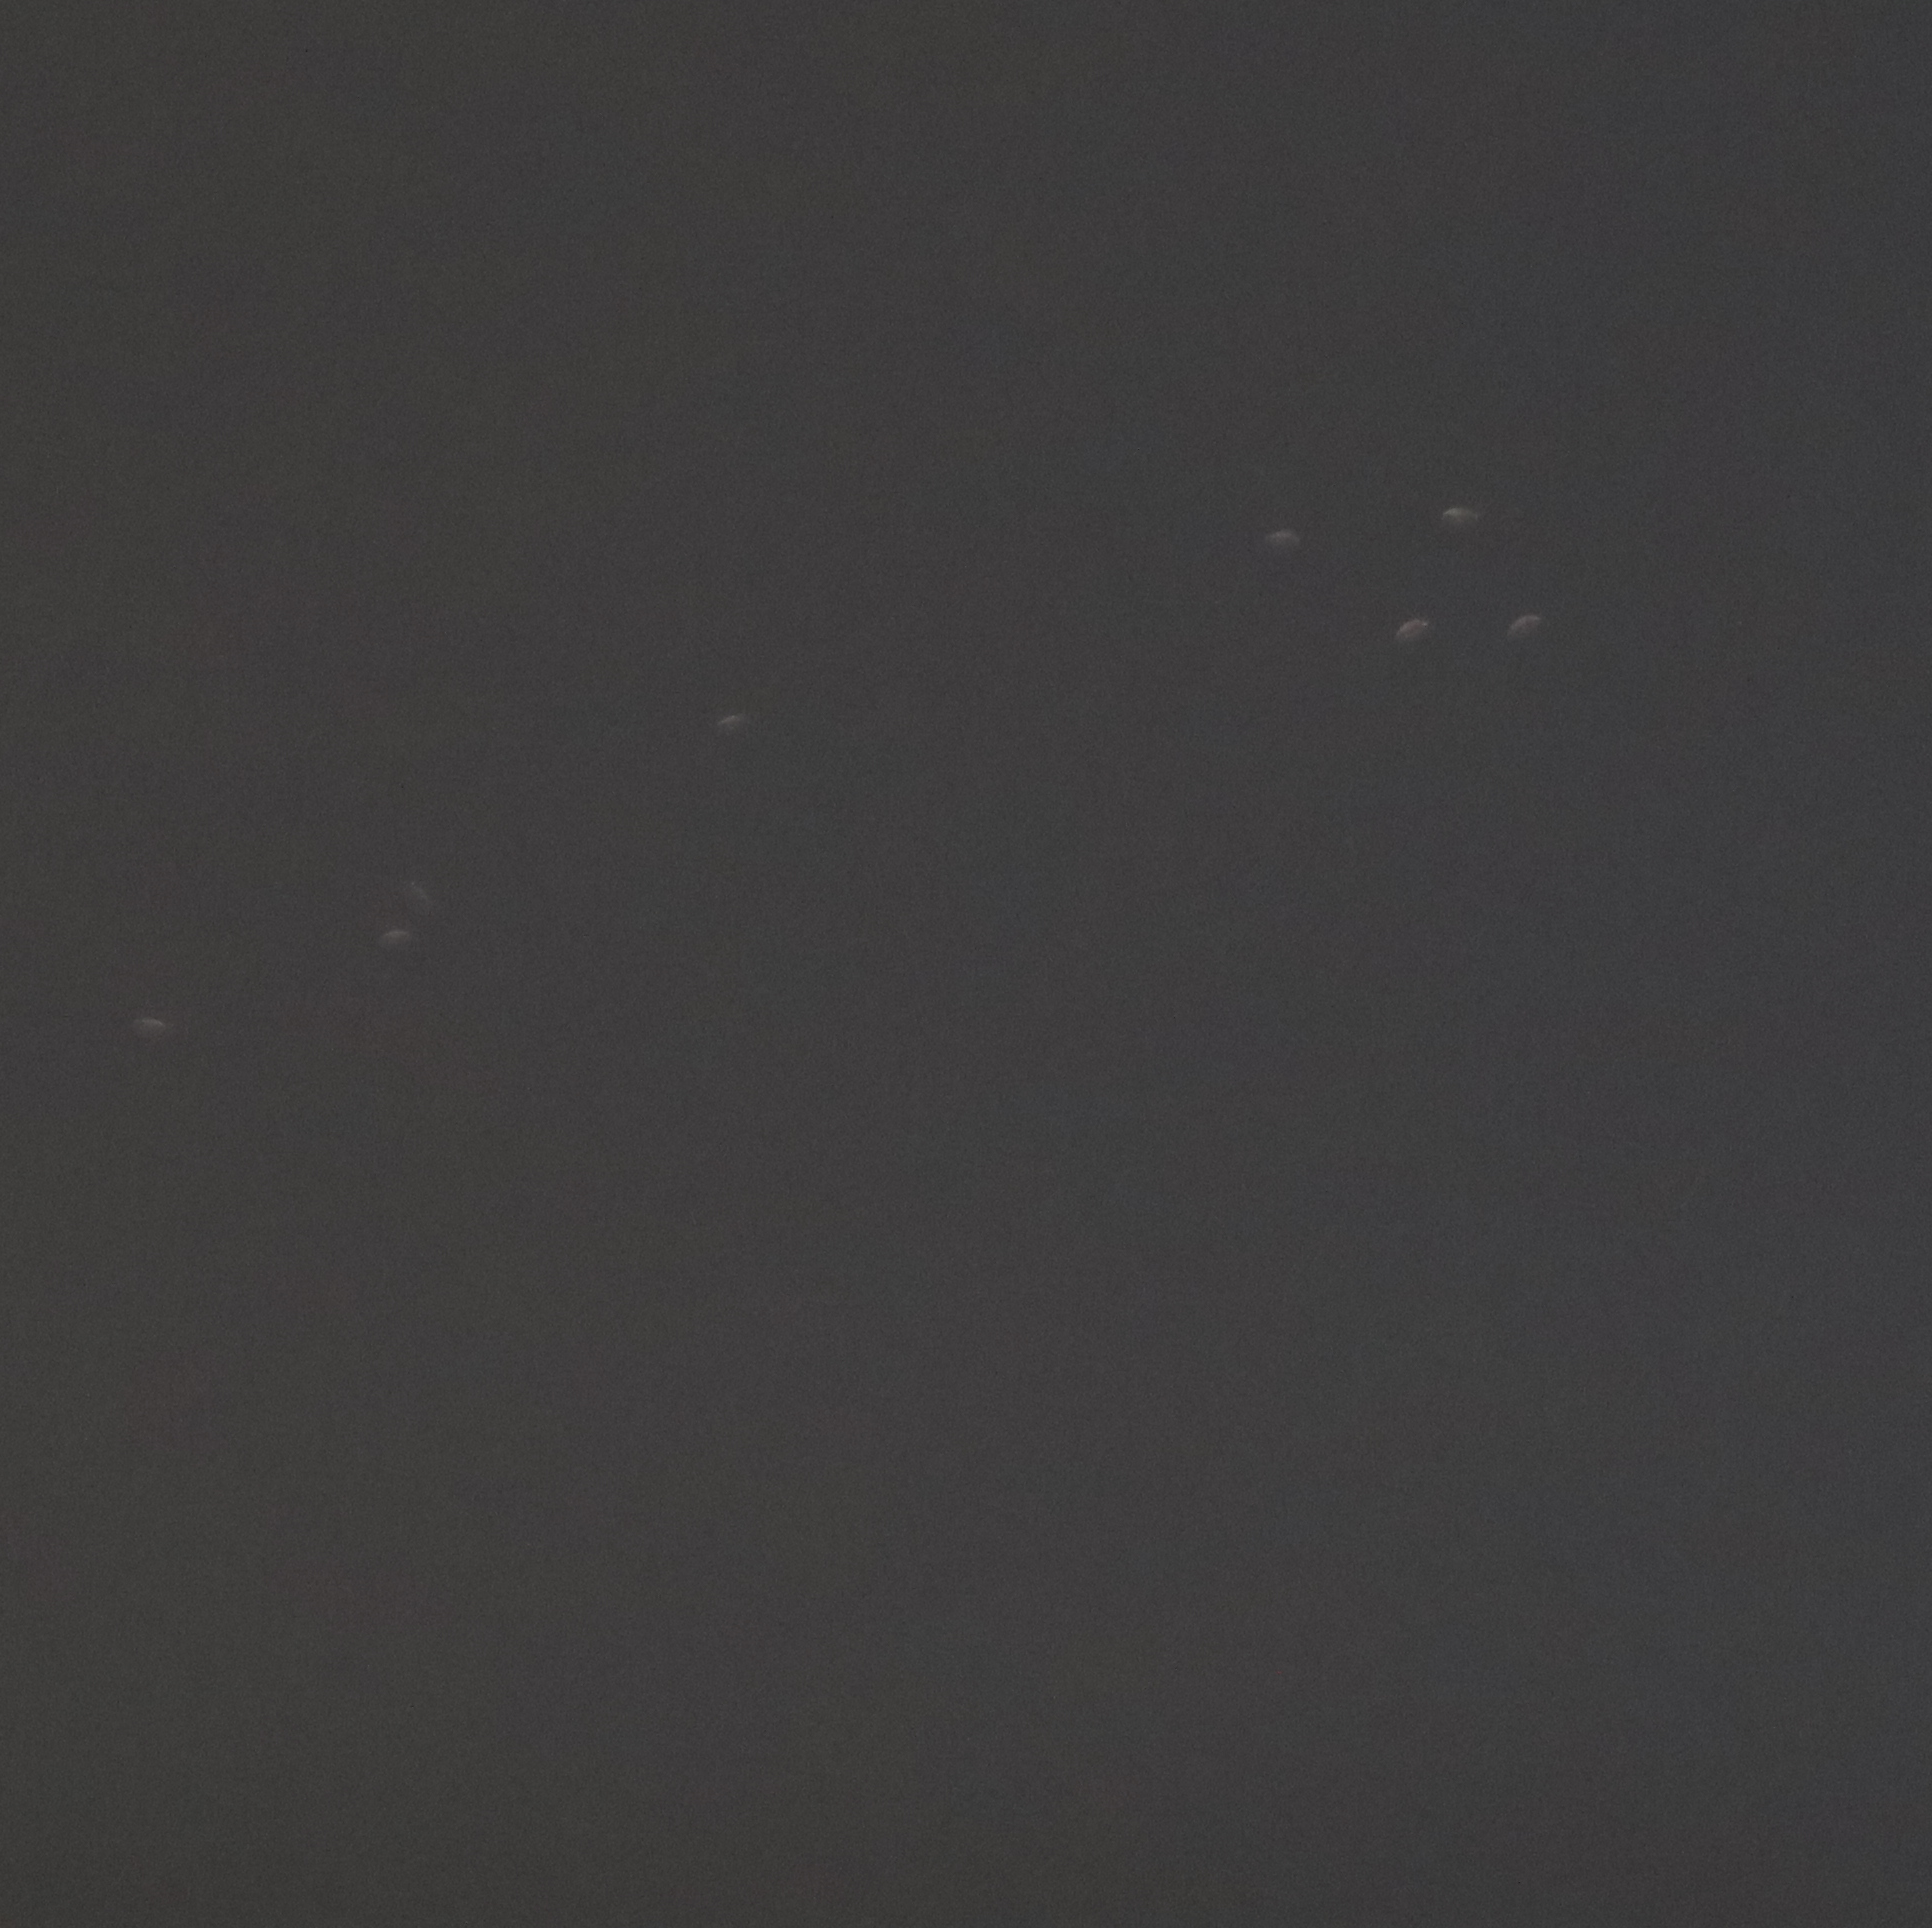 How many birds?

7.